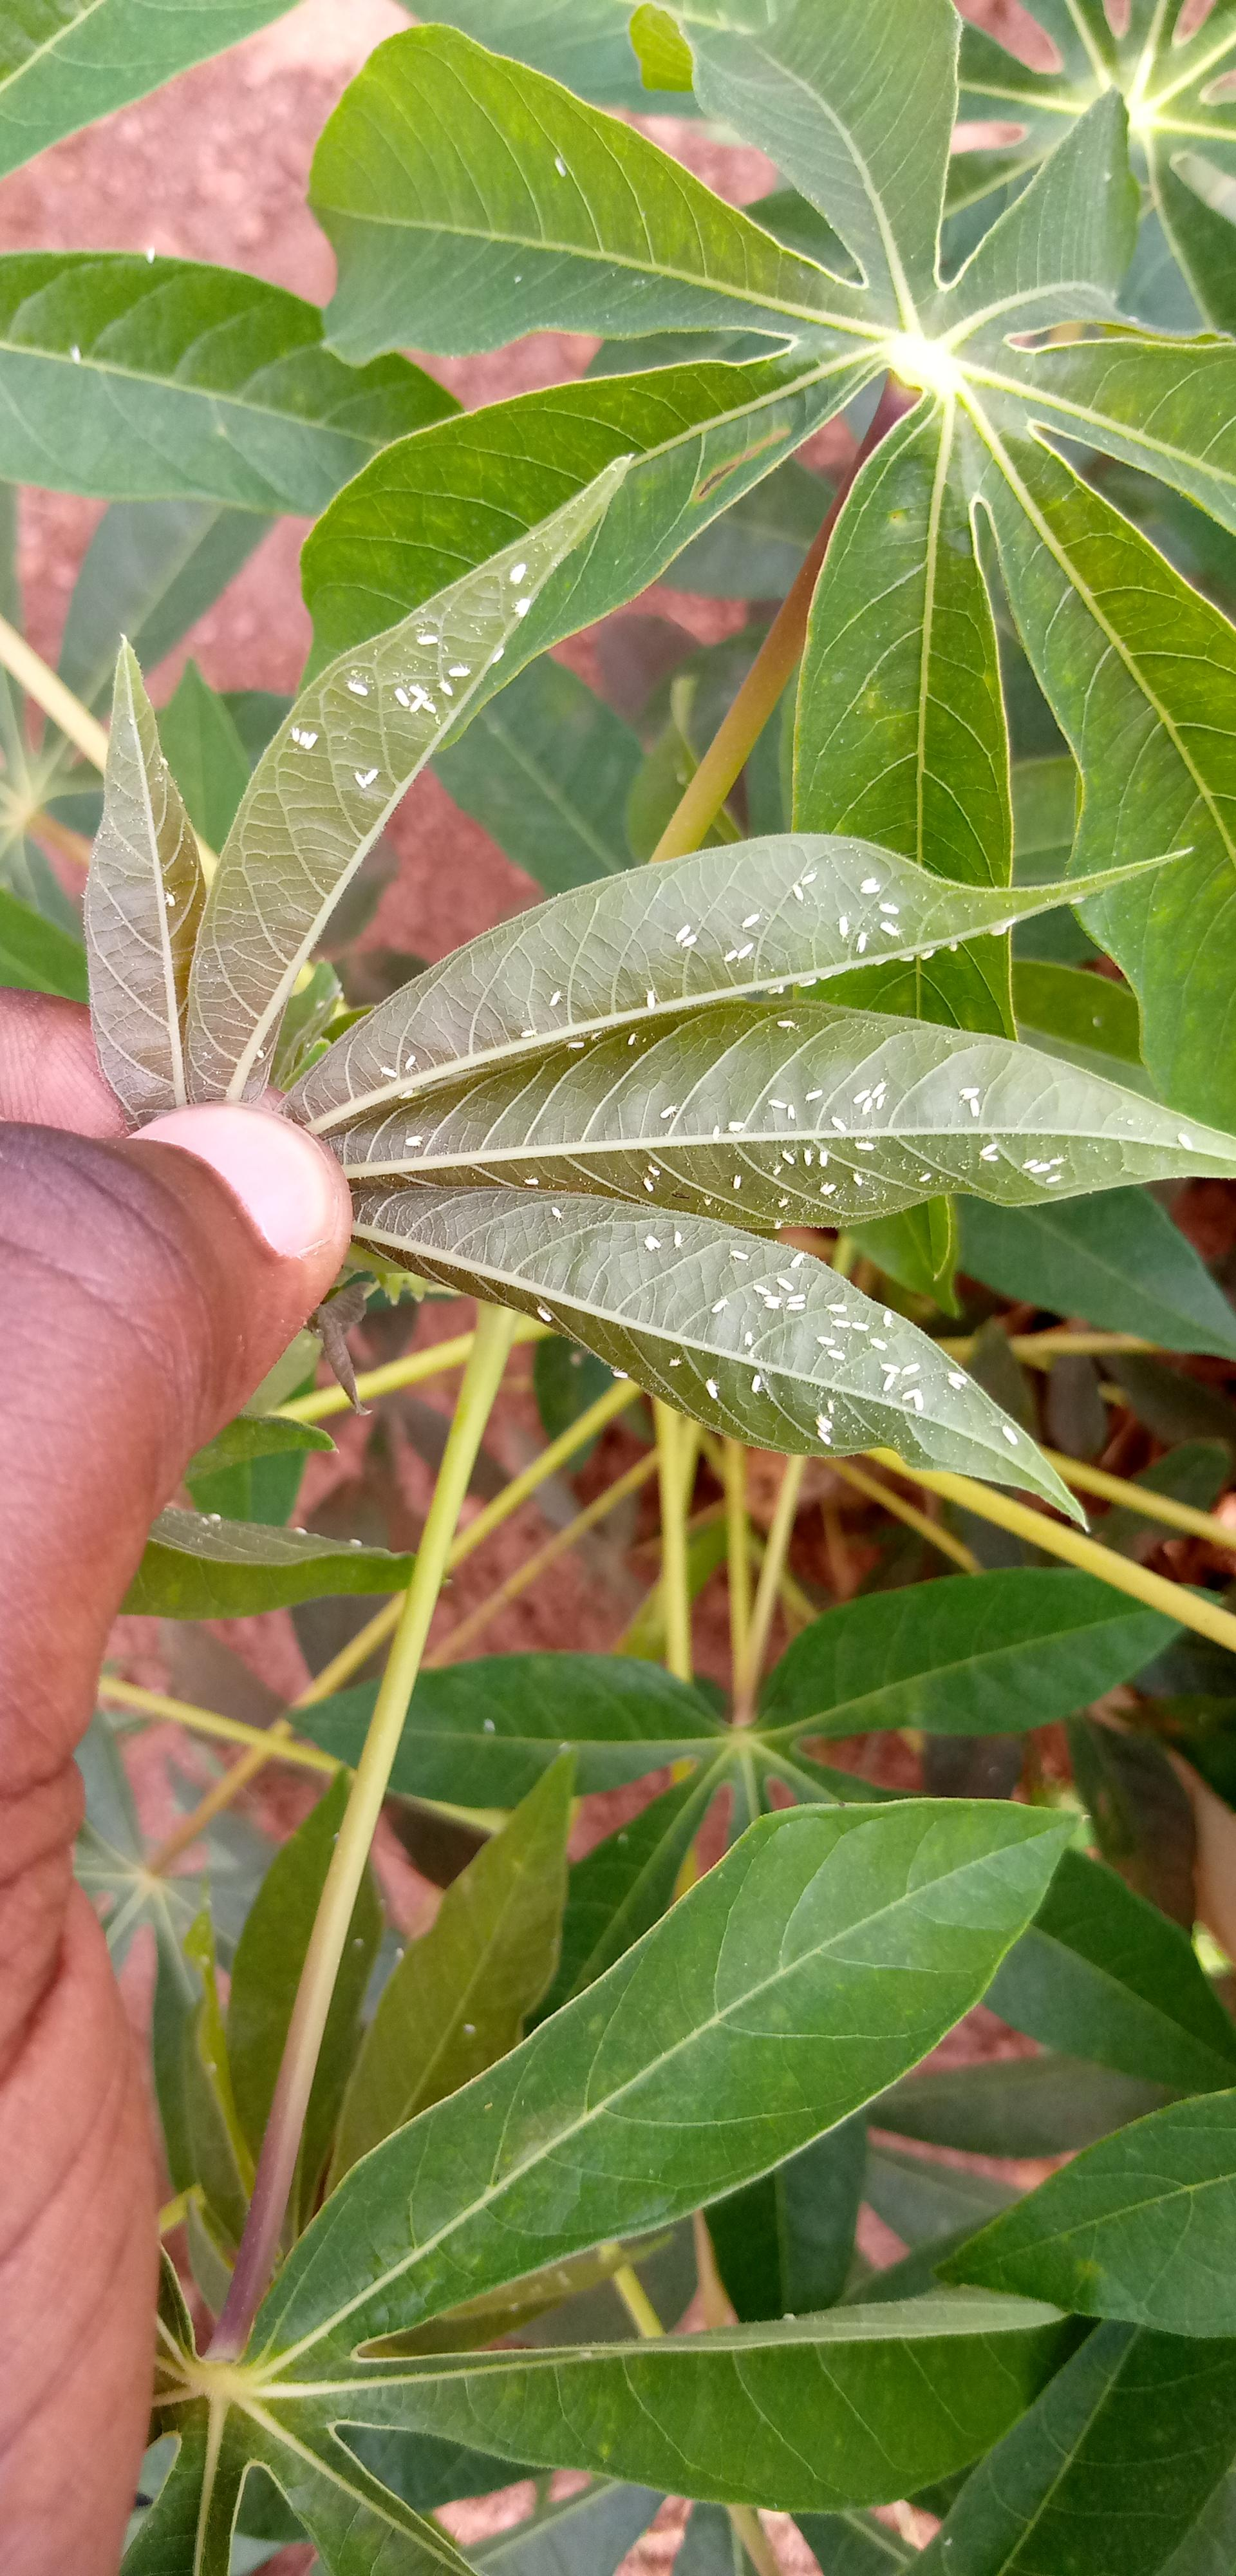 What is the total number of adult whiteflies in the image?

132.